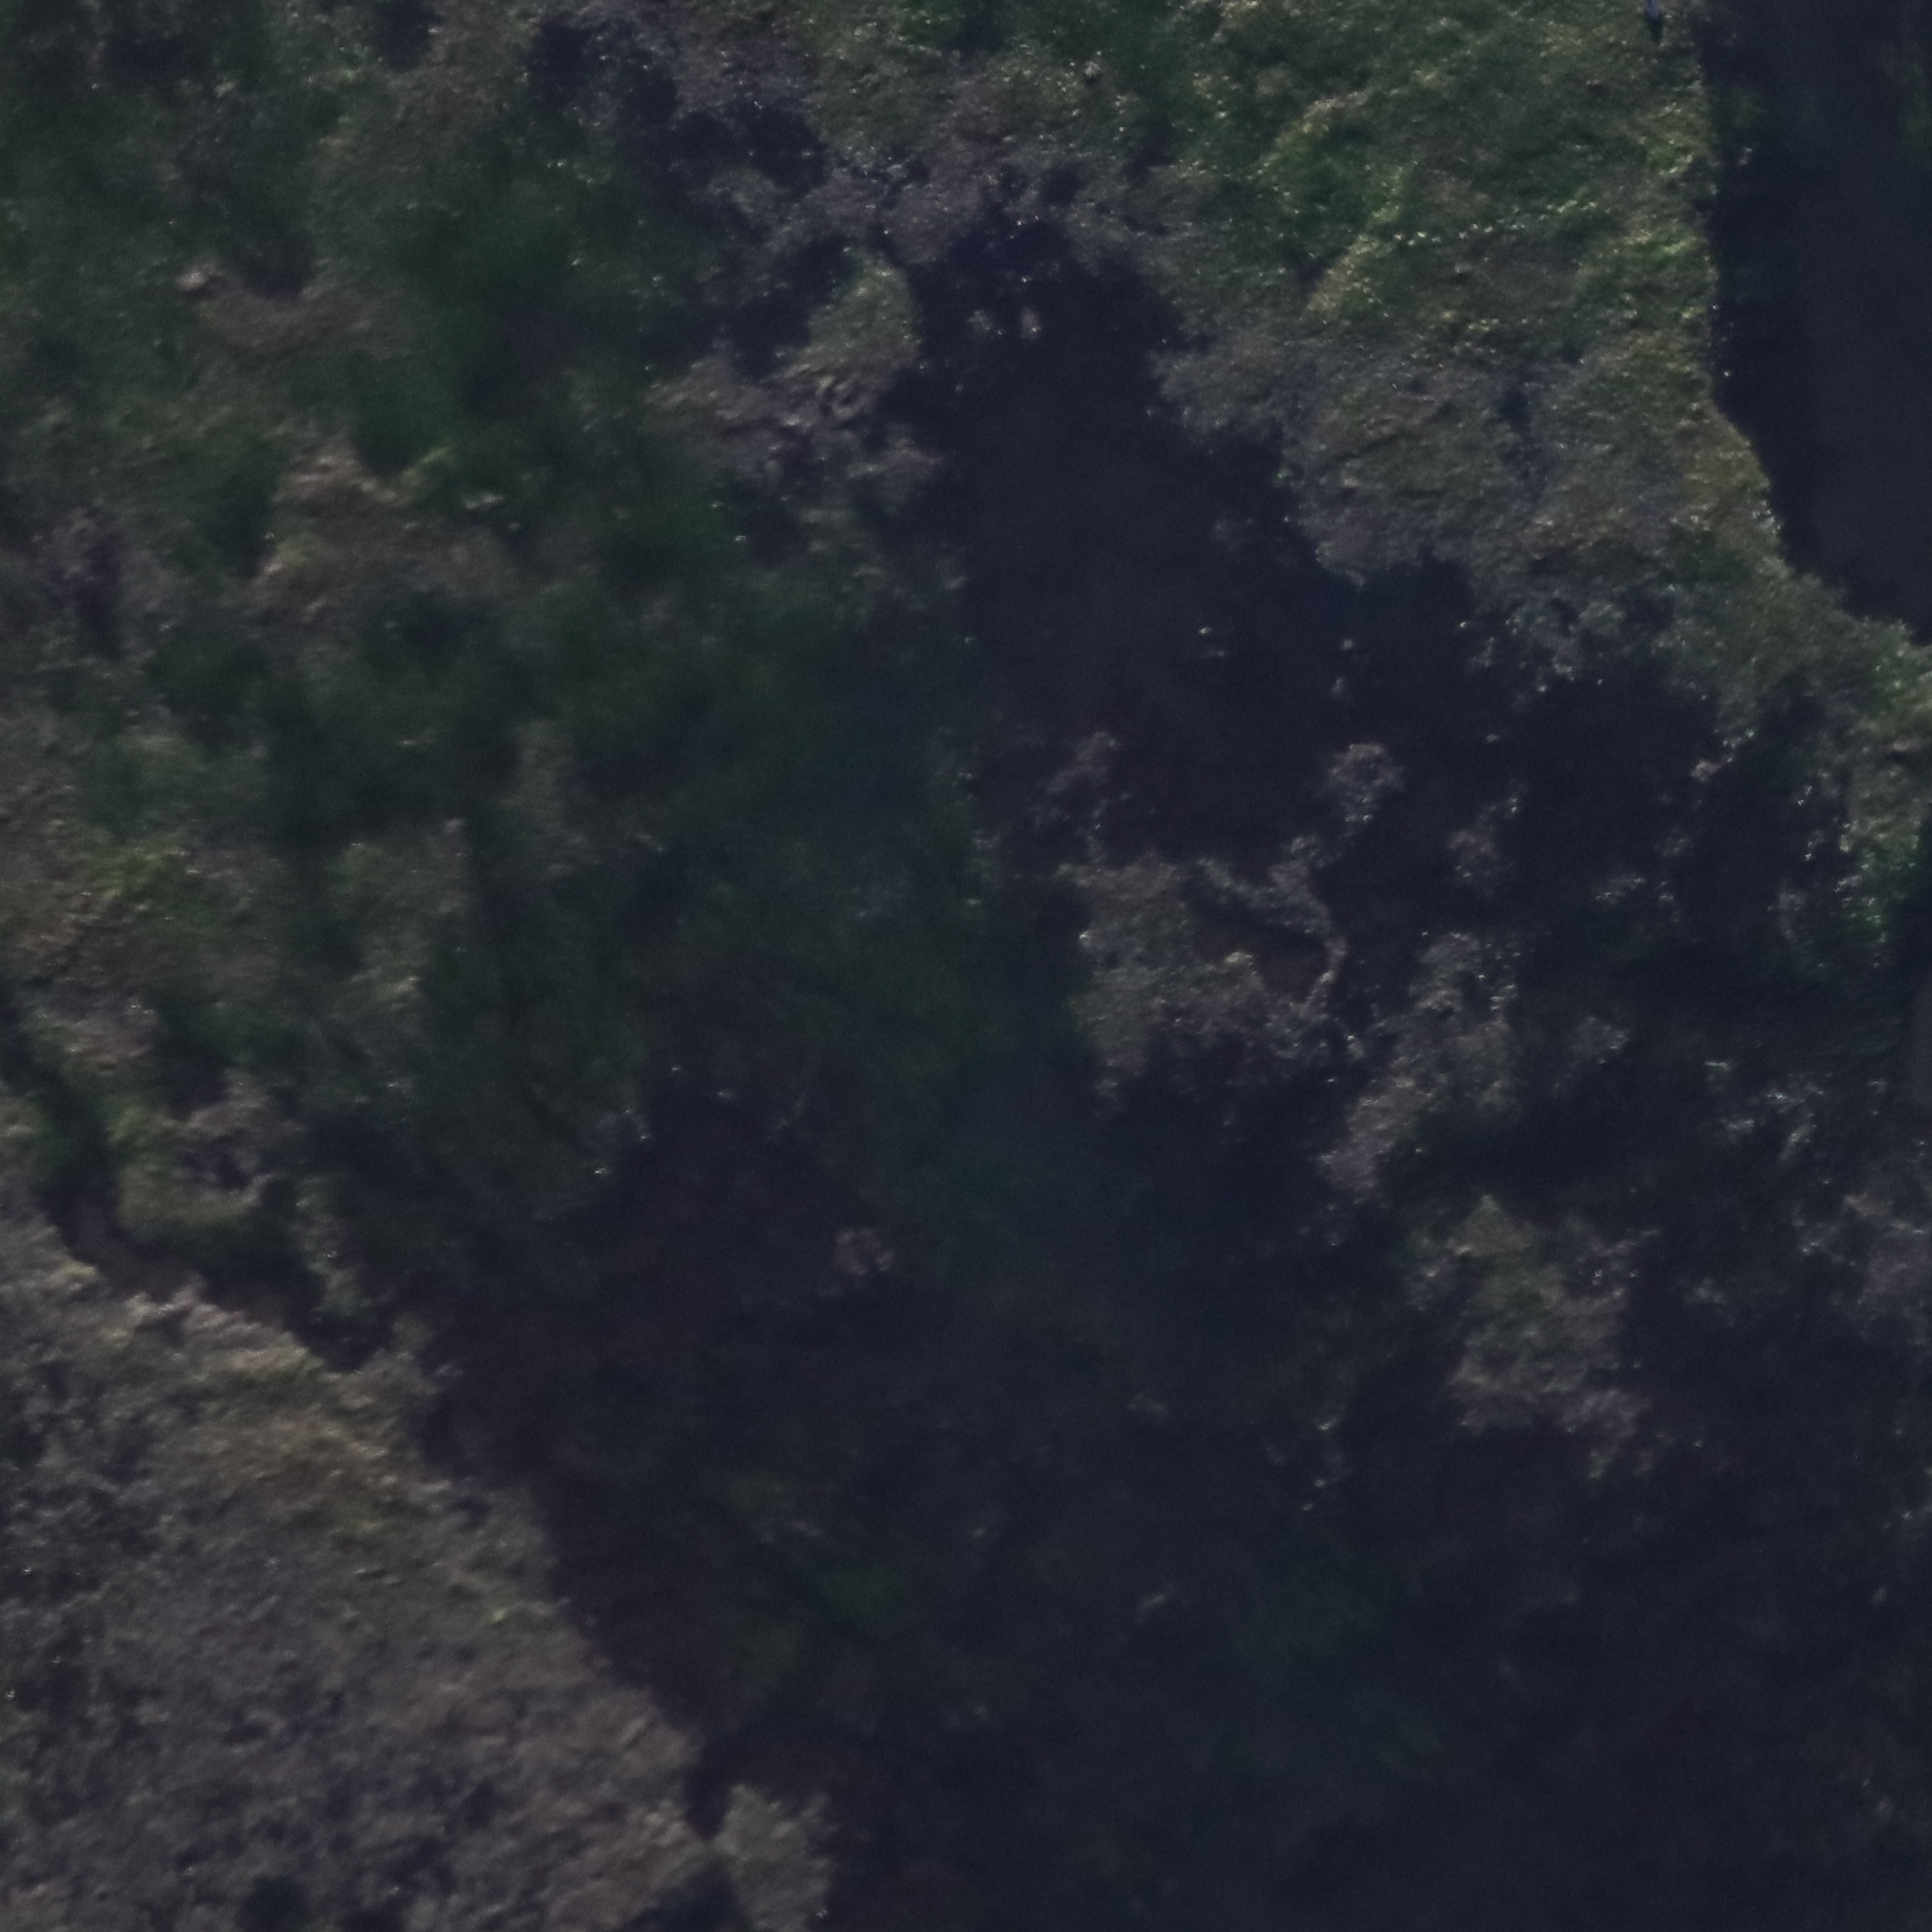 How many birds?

0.